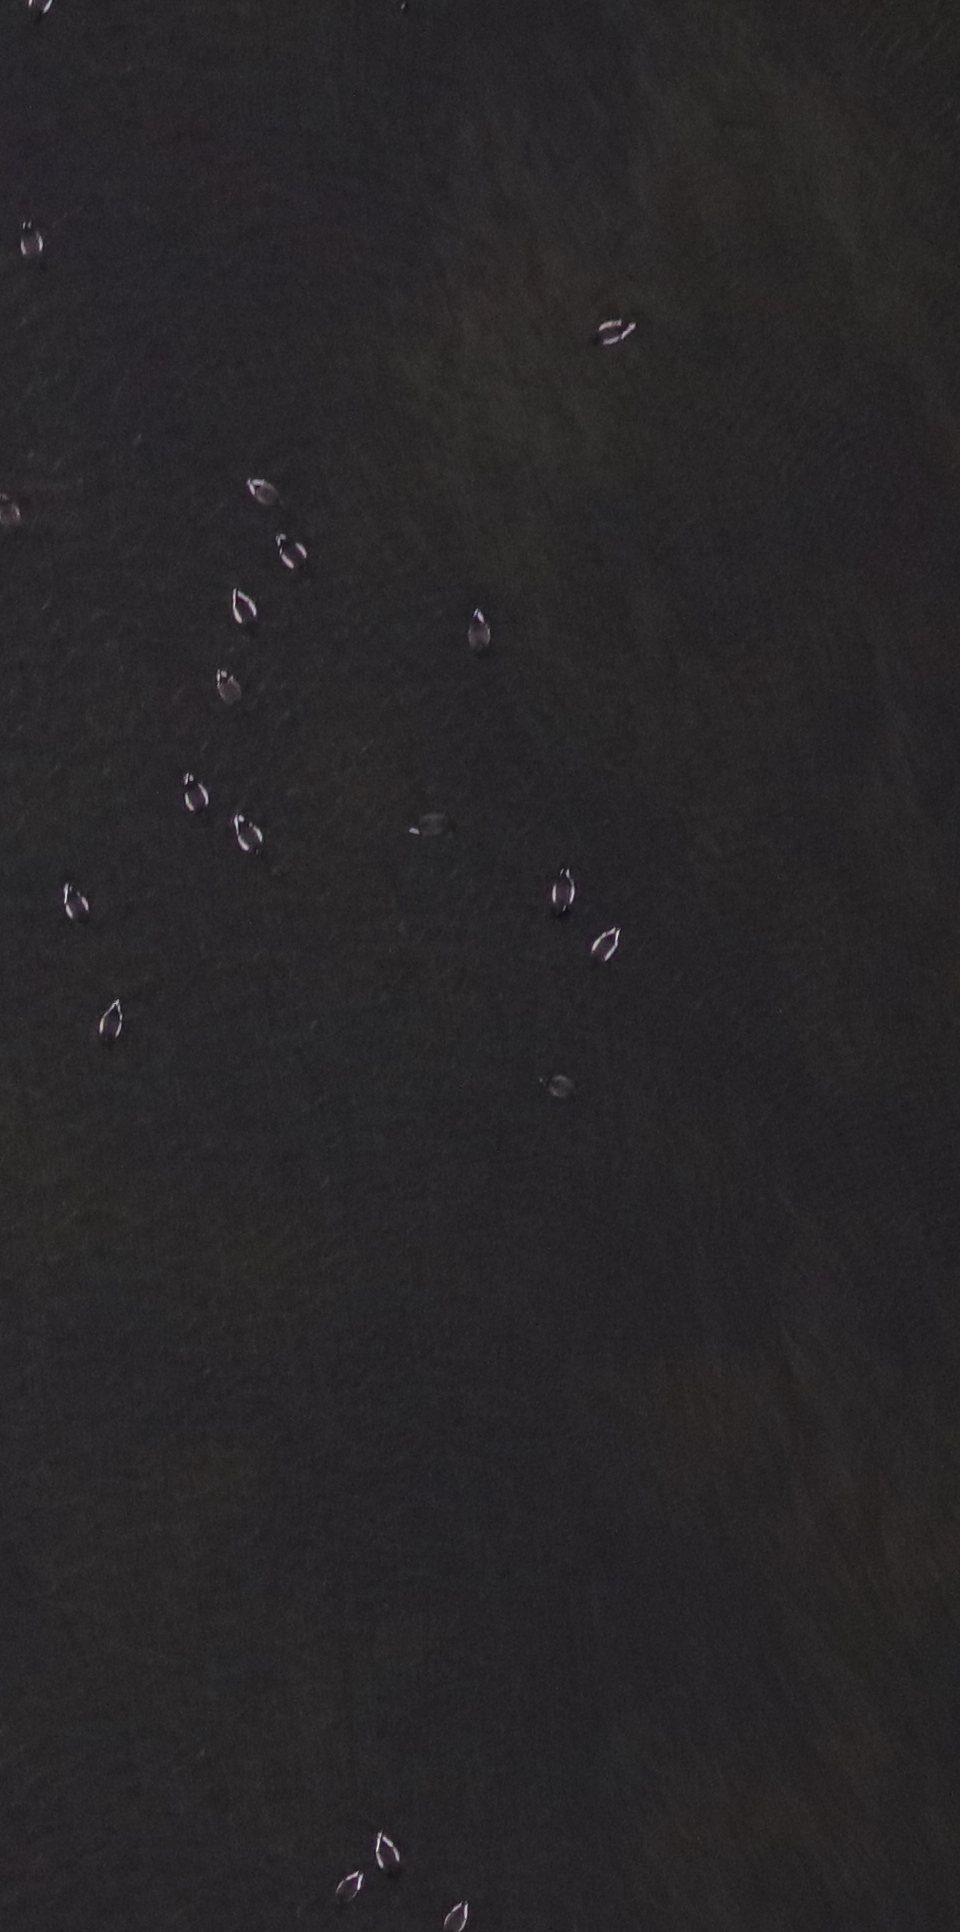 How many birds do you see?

20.